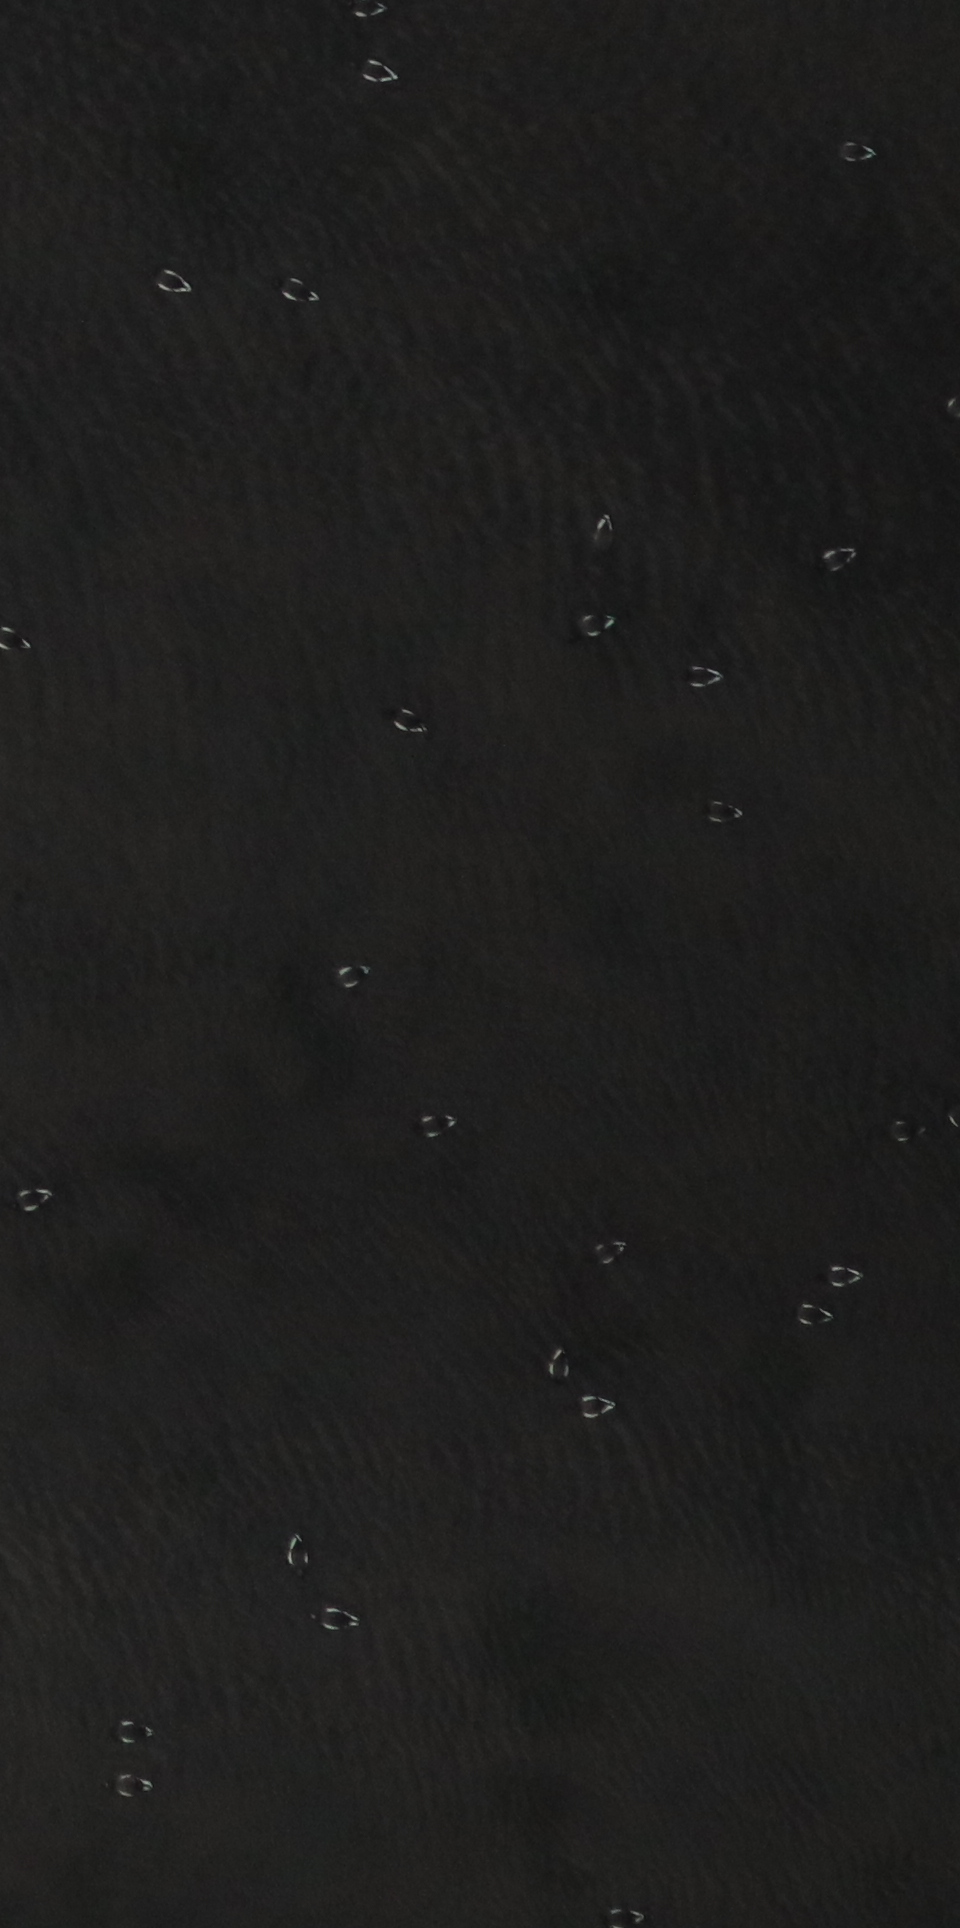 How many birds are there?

26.